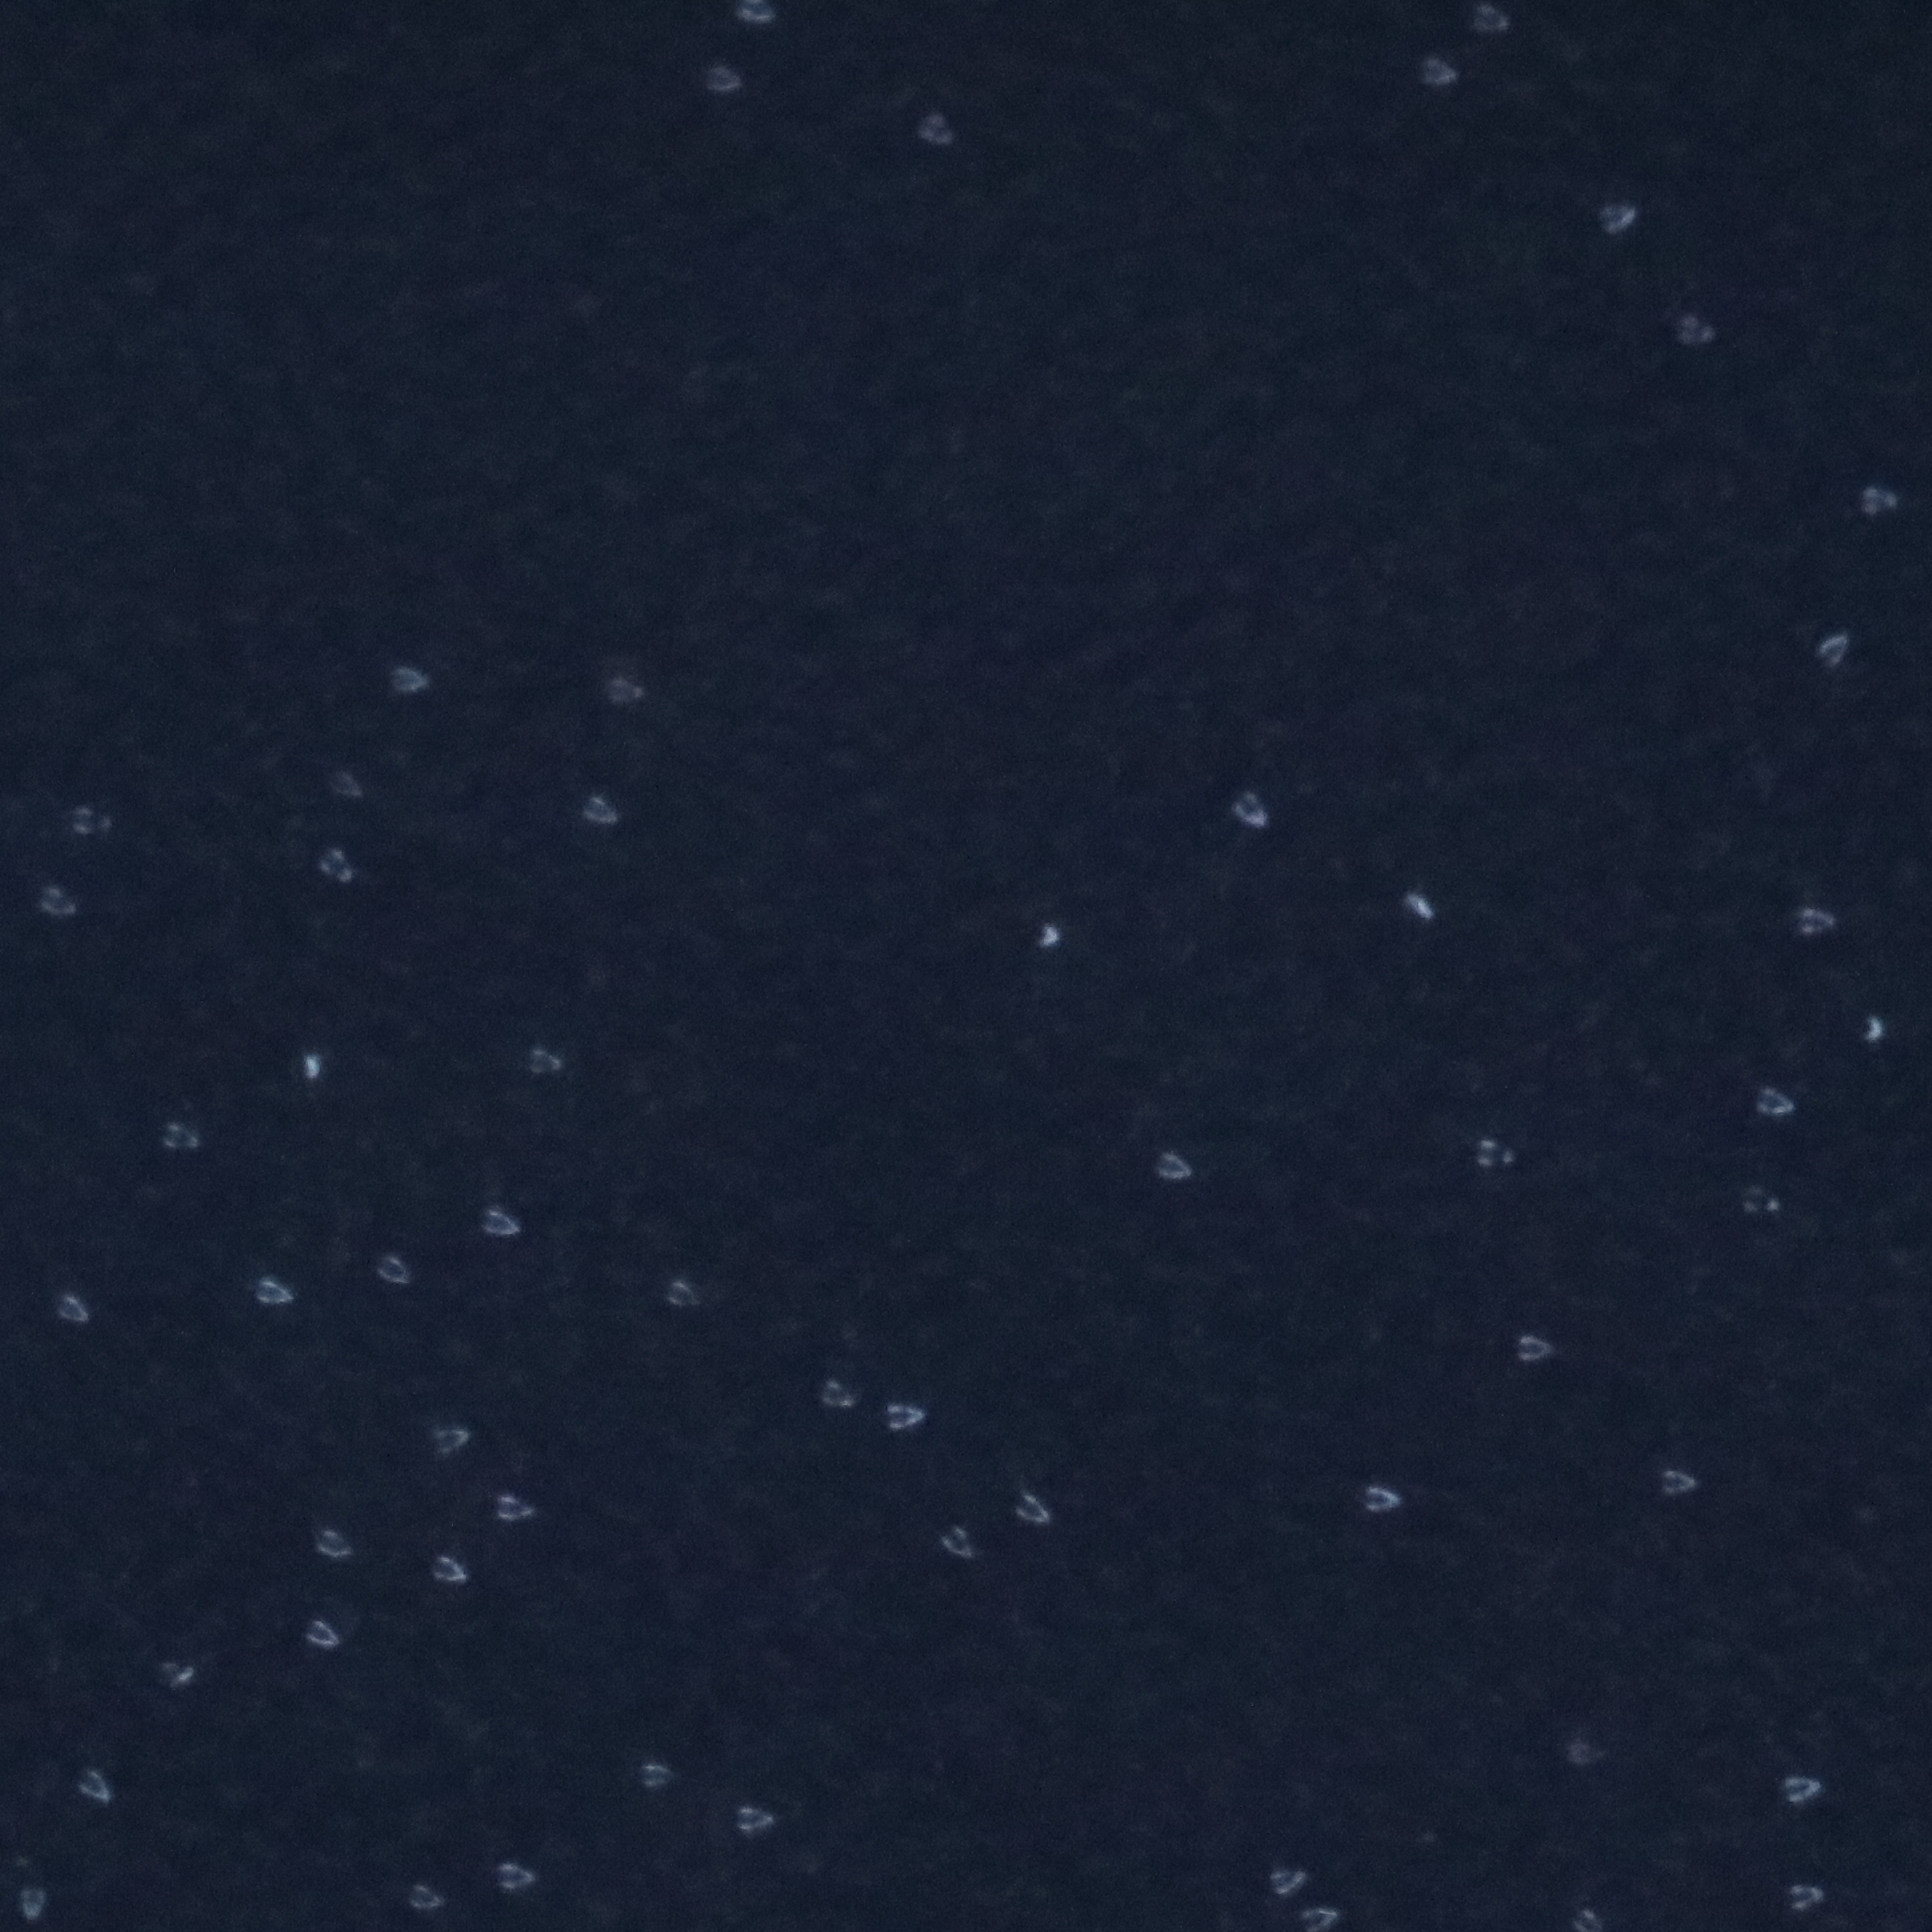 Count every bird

53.